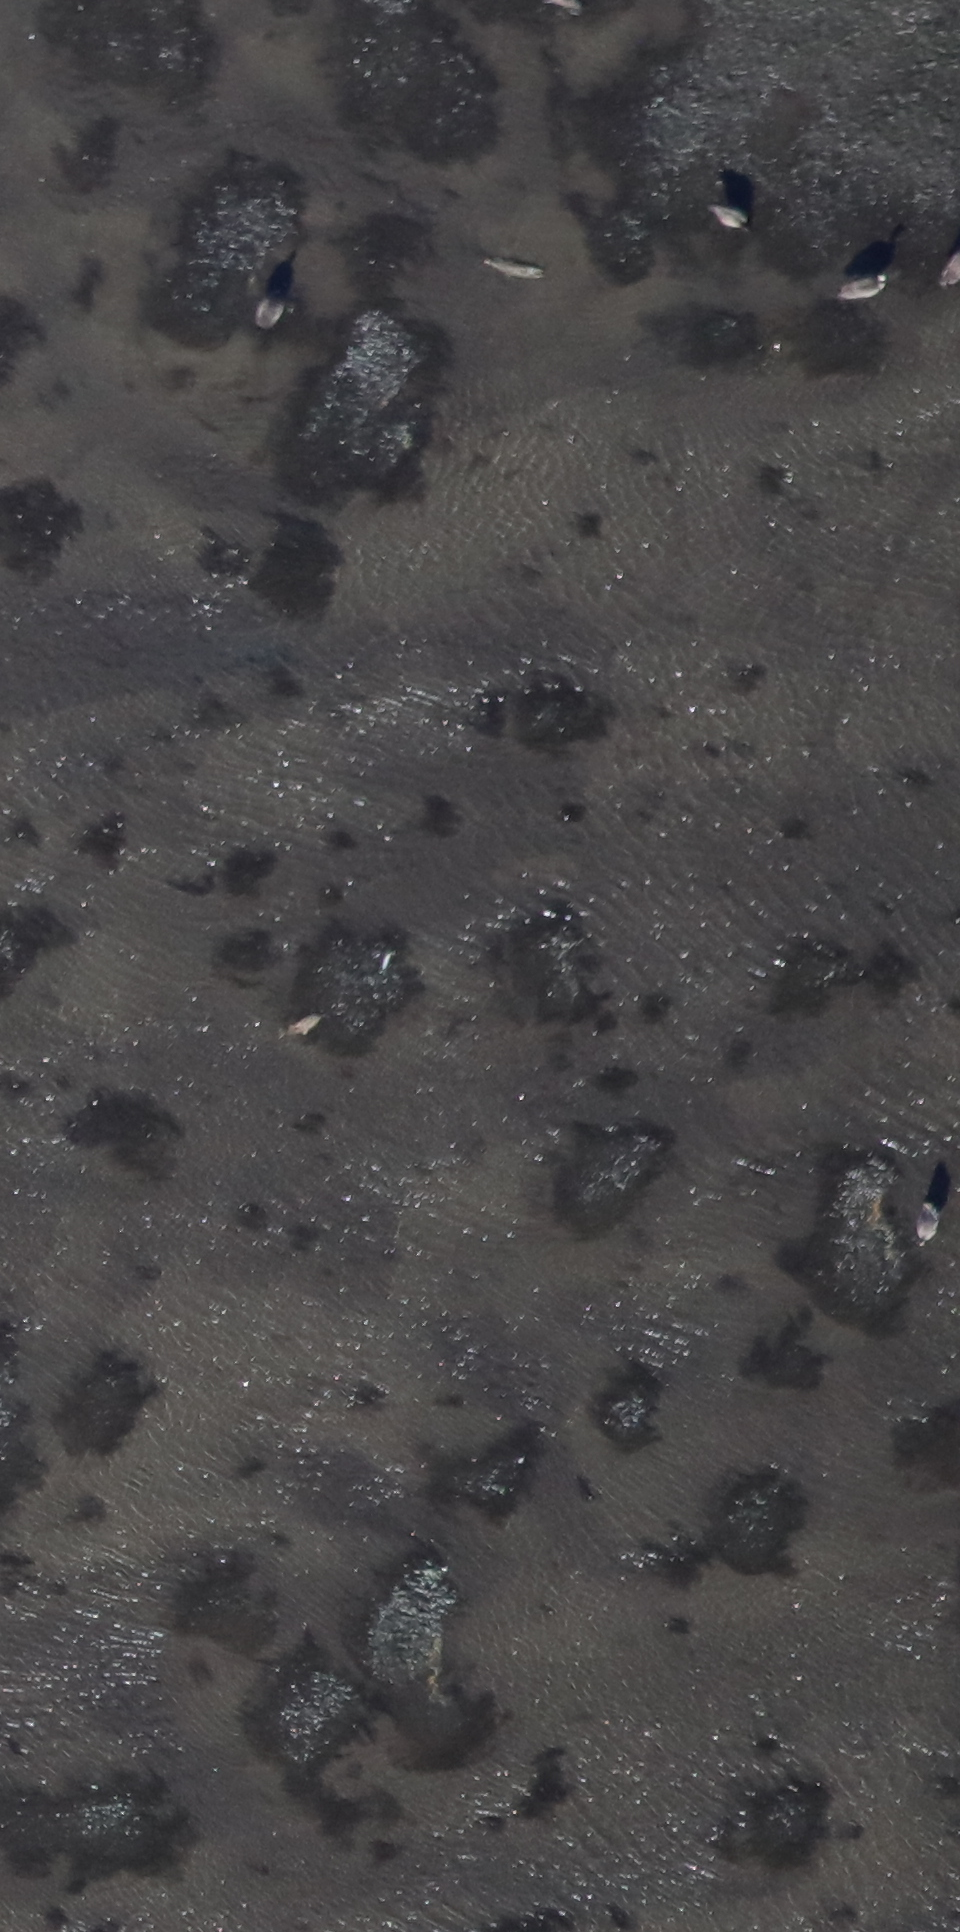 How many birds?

4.